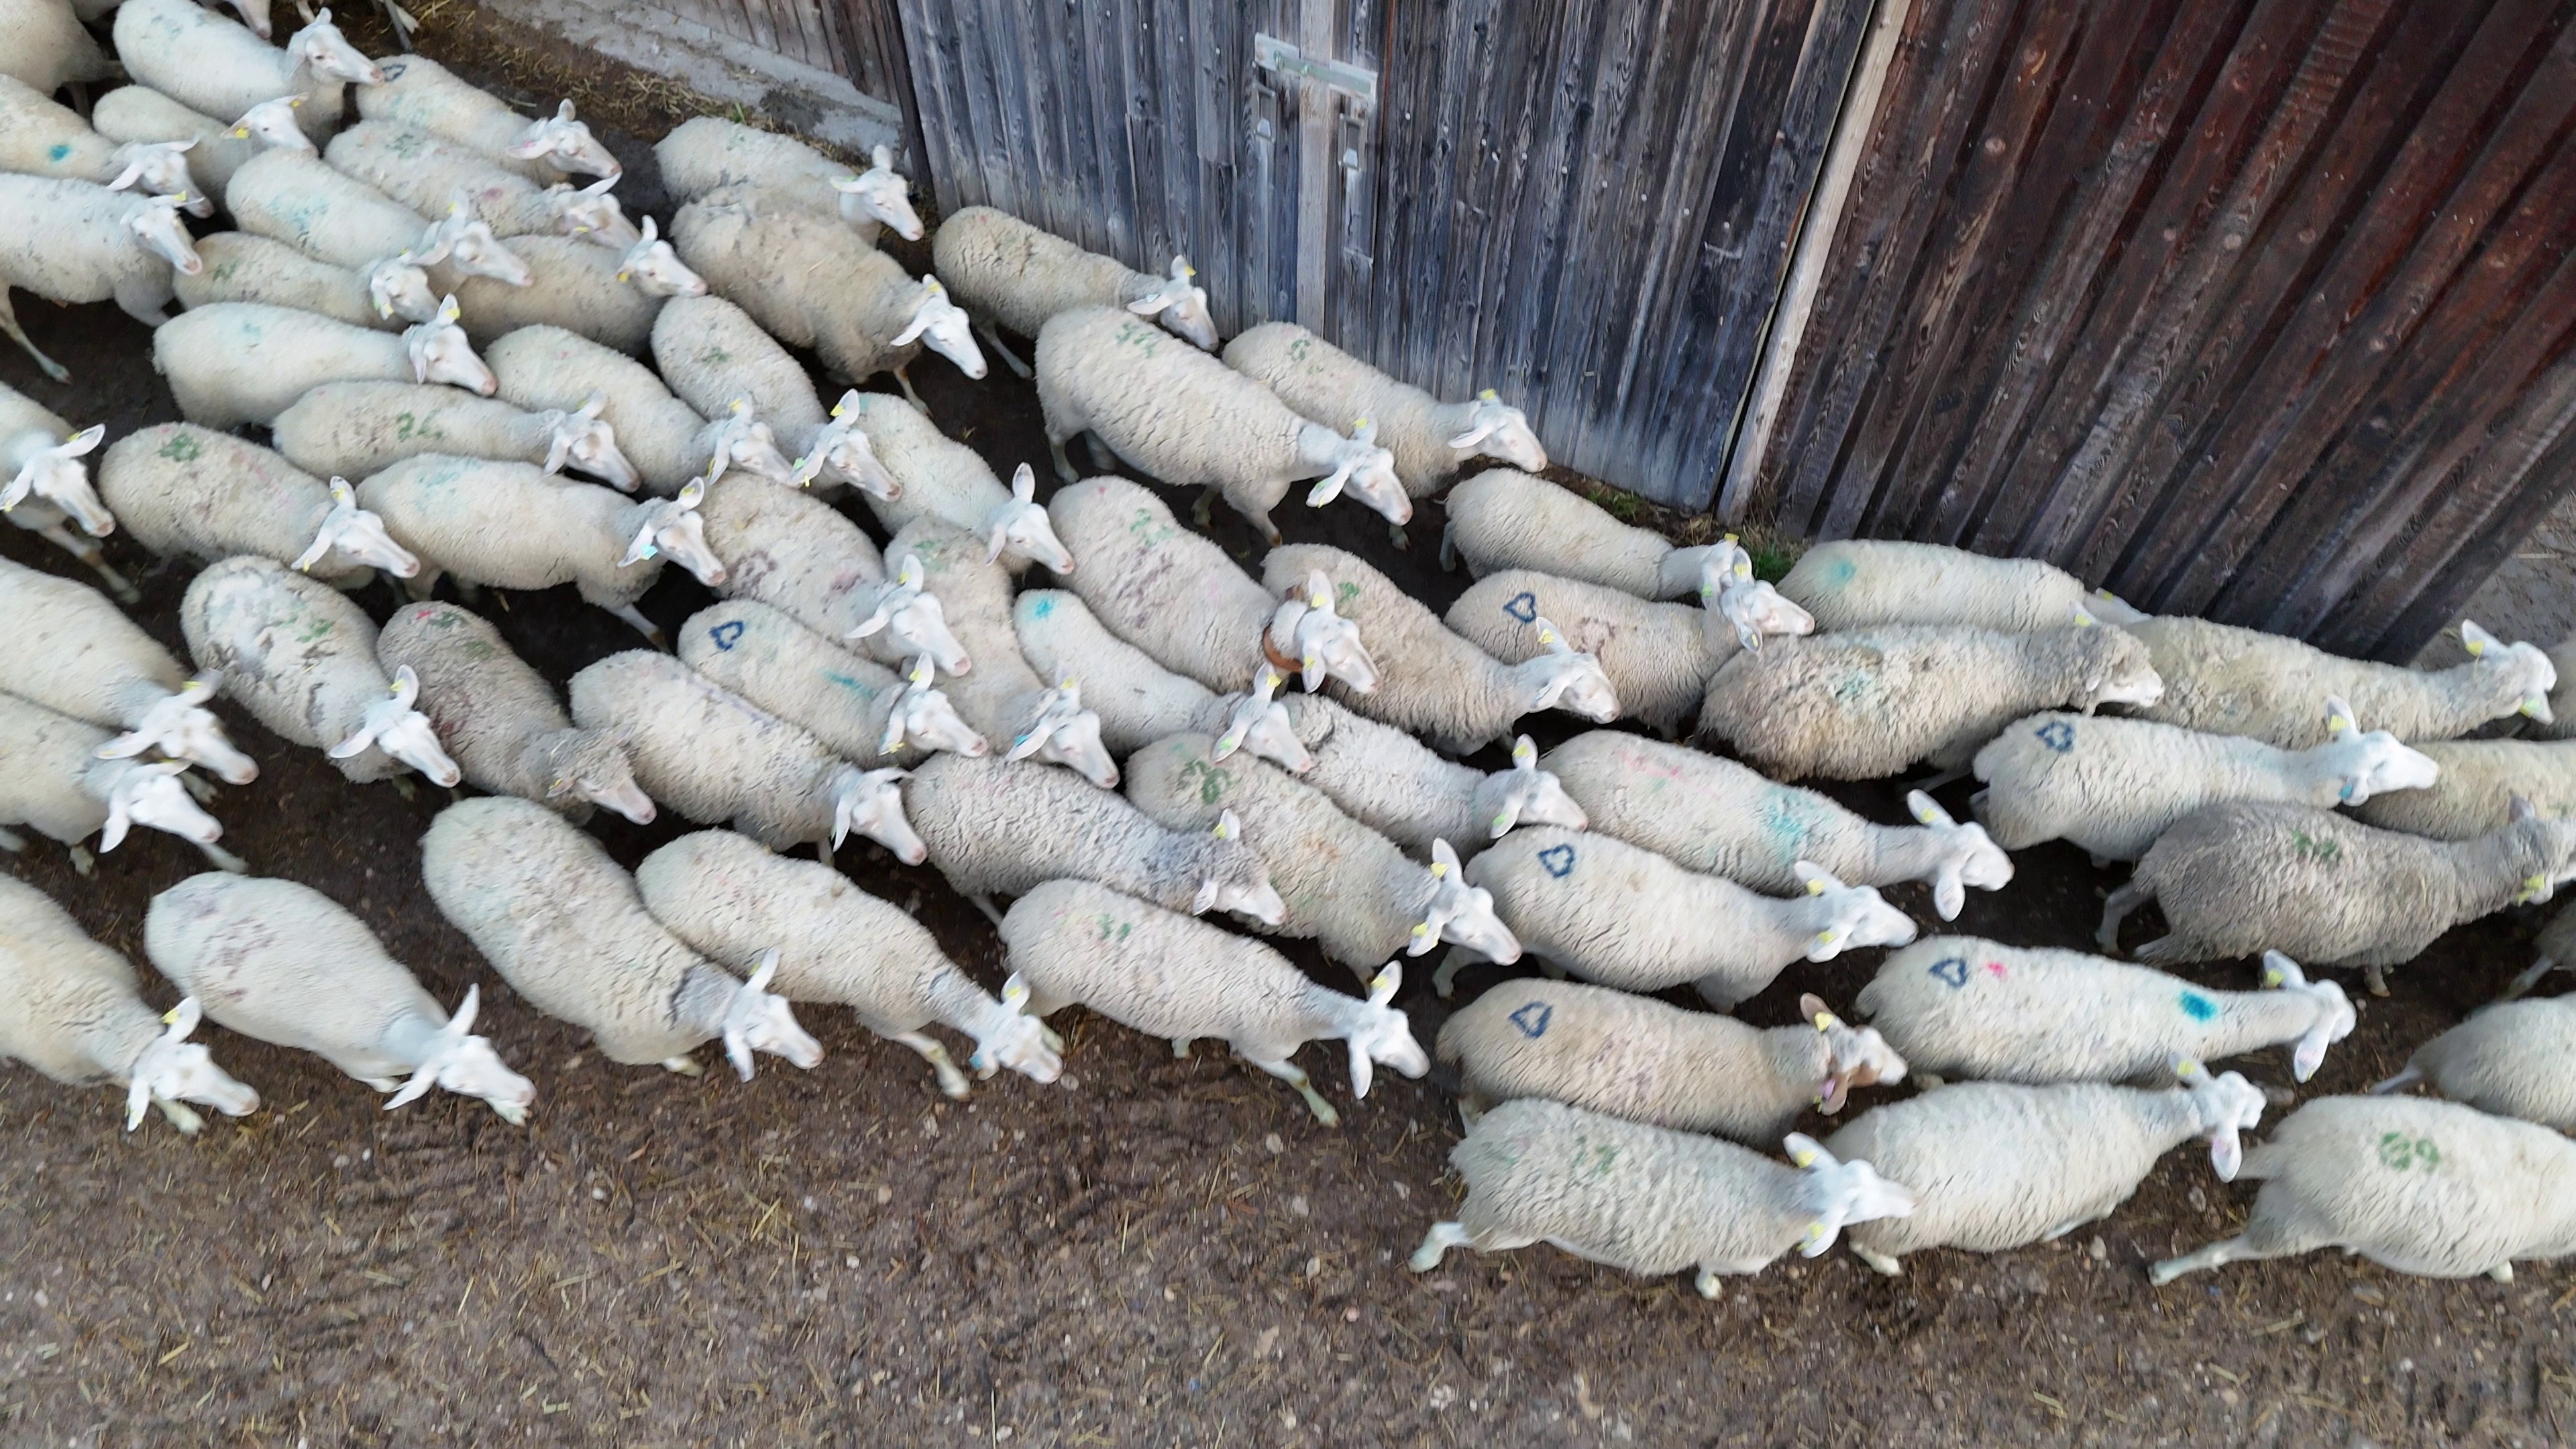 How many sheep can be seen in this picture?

57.